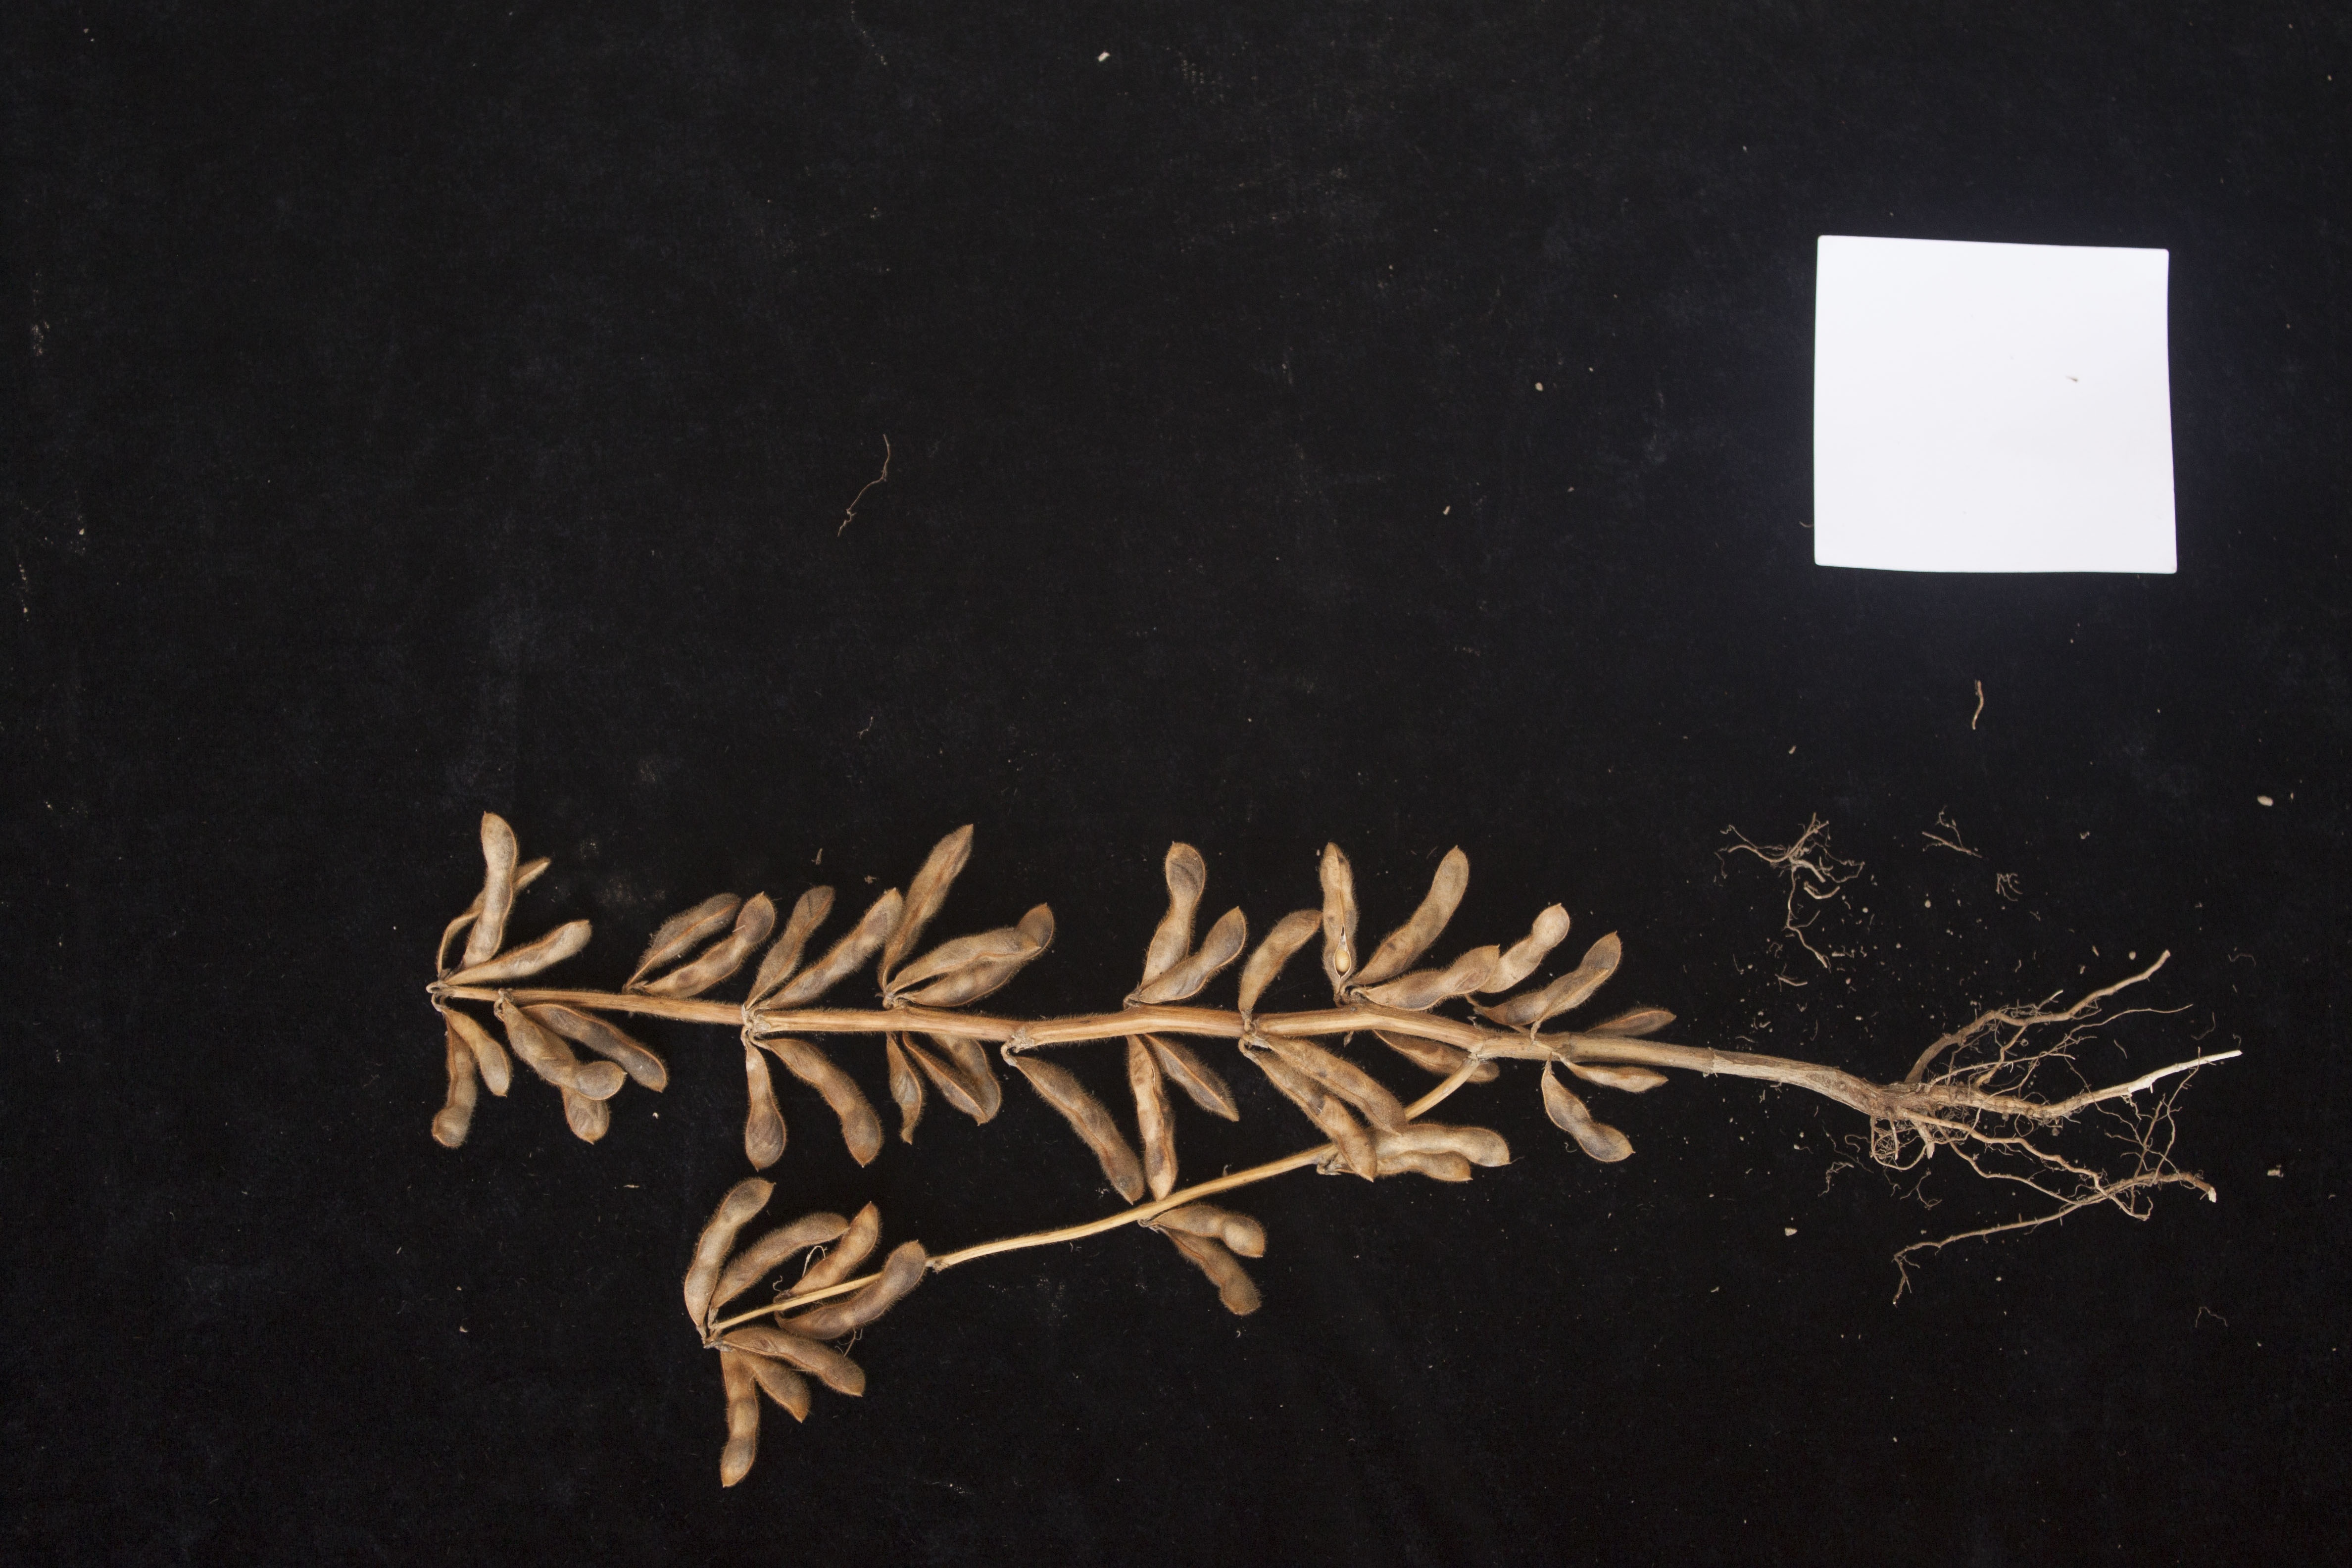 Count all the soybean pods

48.